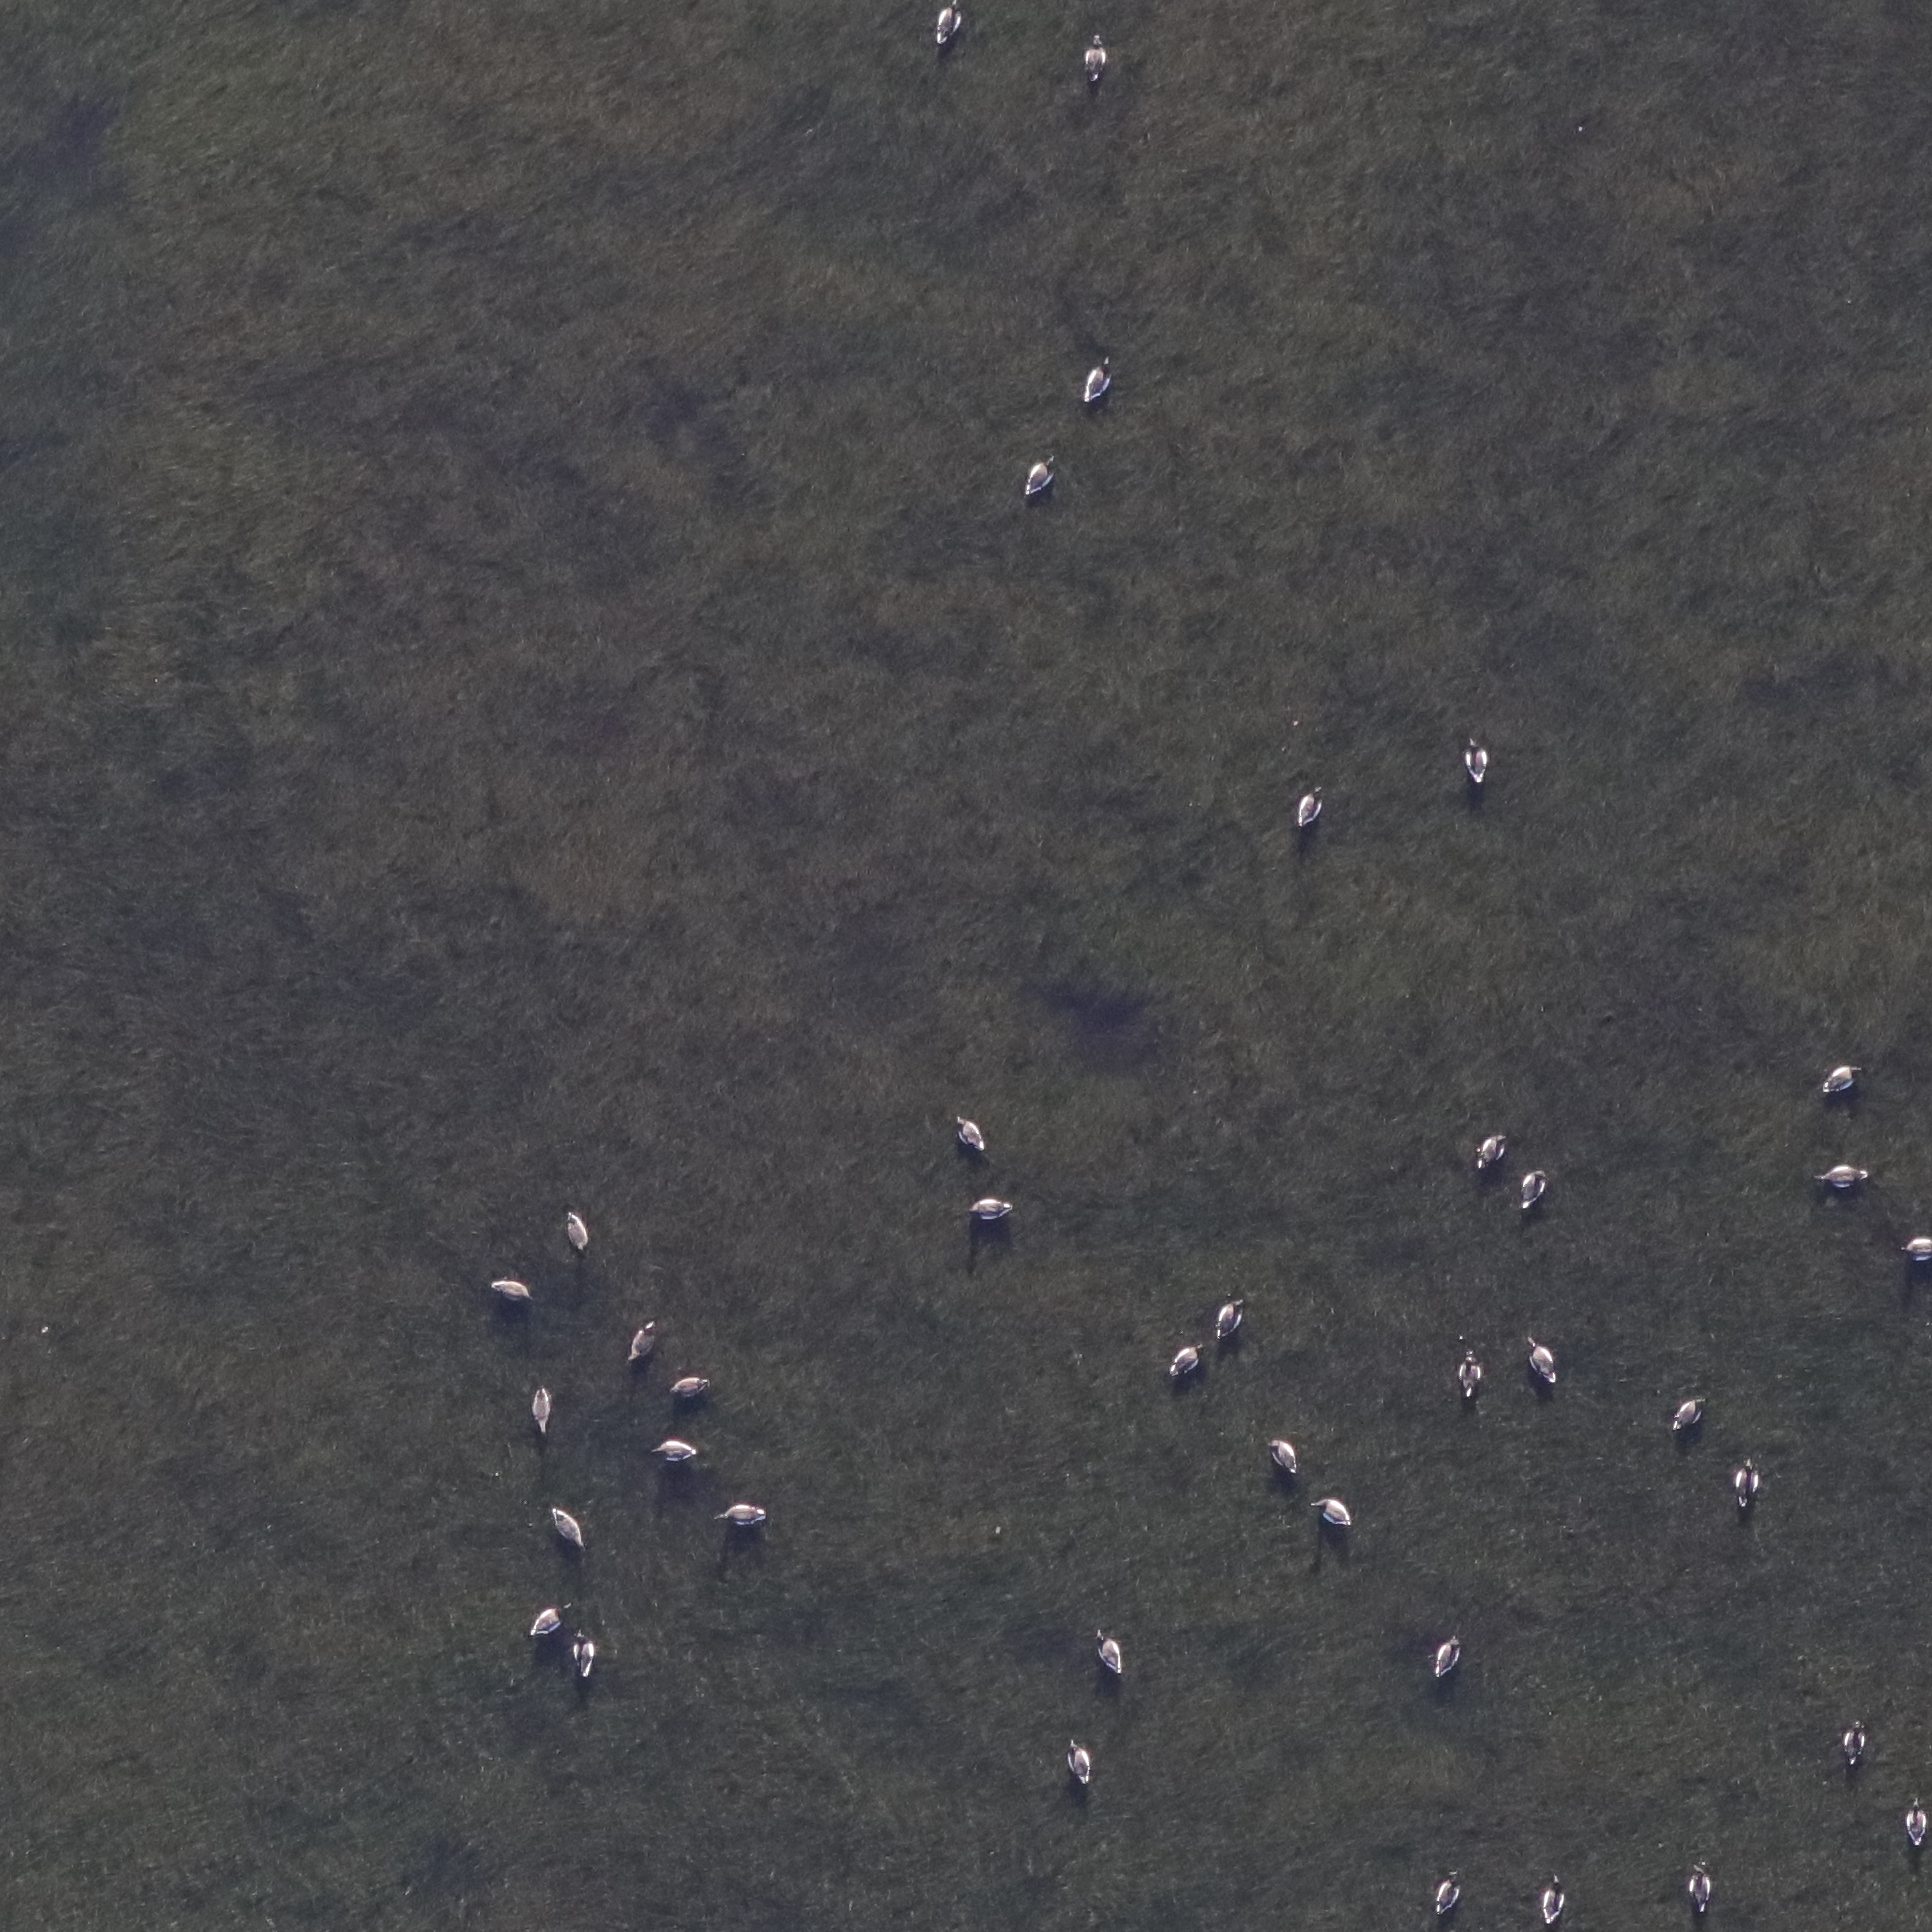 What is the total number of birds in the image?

39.